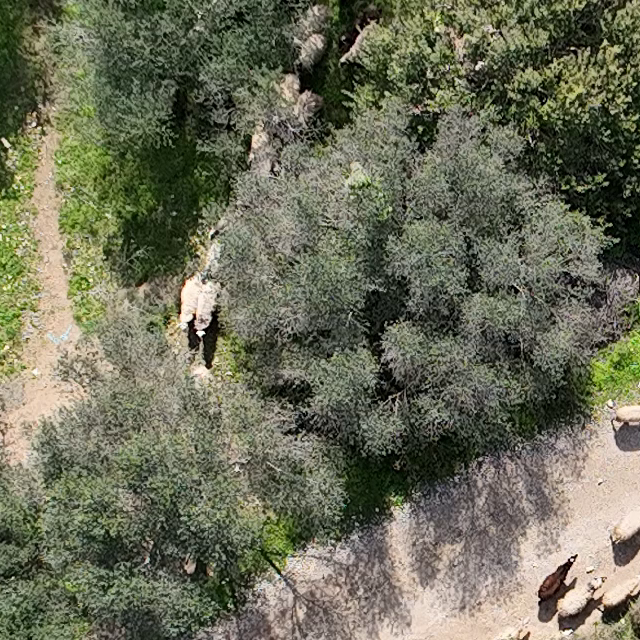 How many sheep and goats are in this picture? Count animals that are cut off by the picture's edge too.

19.